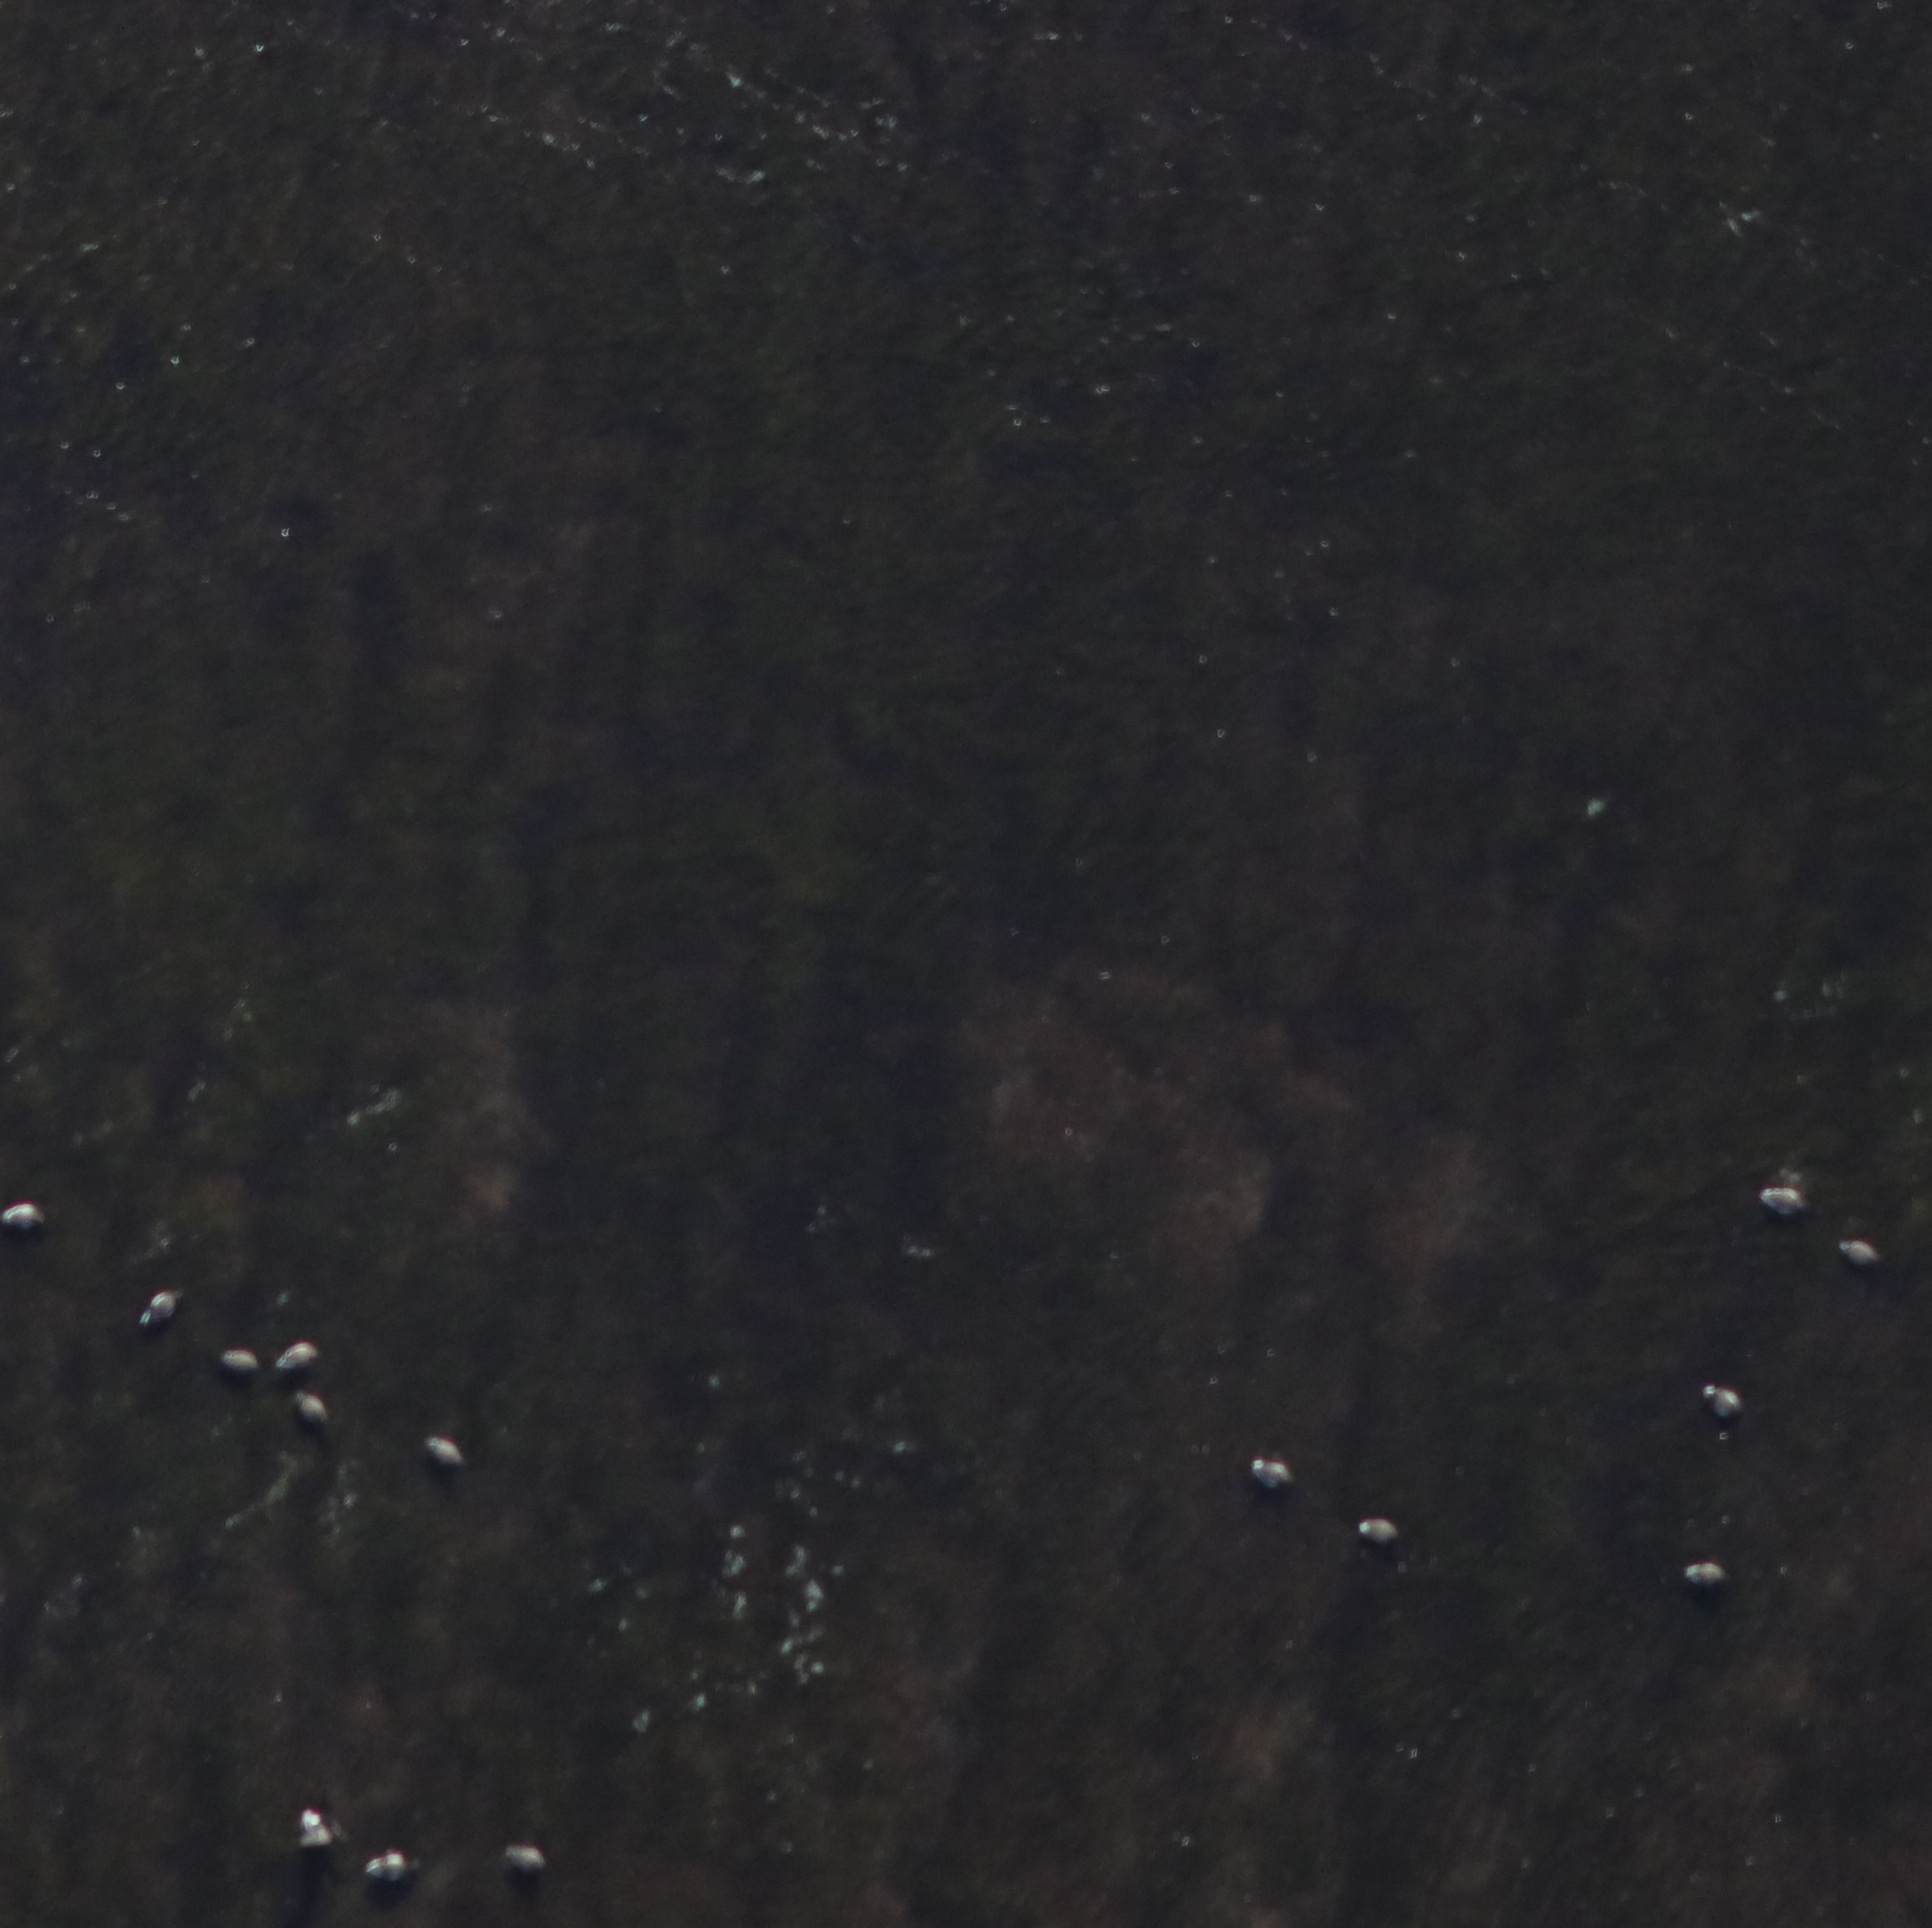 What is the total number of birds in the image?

15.